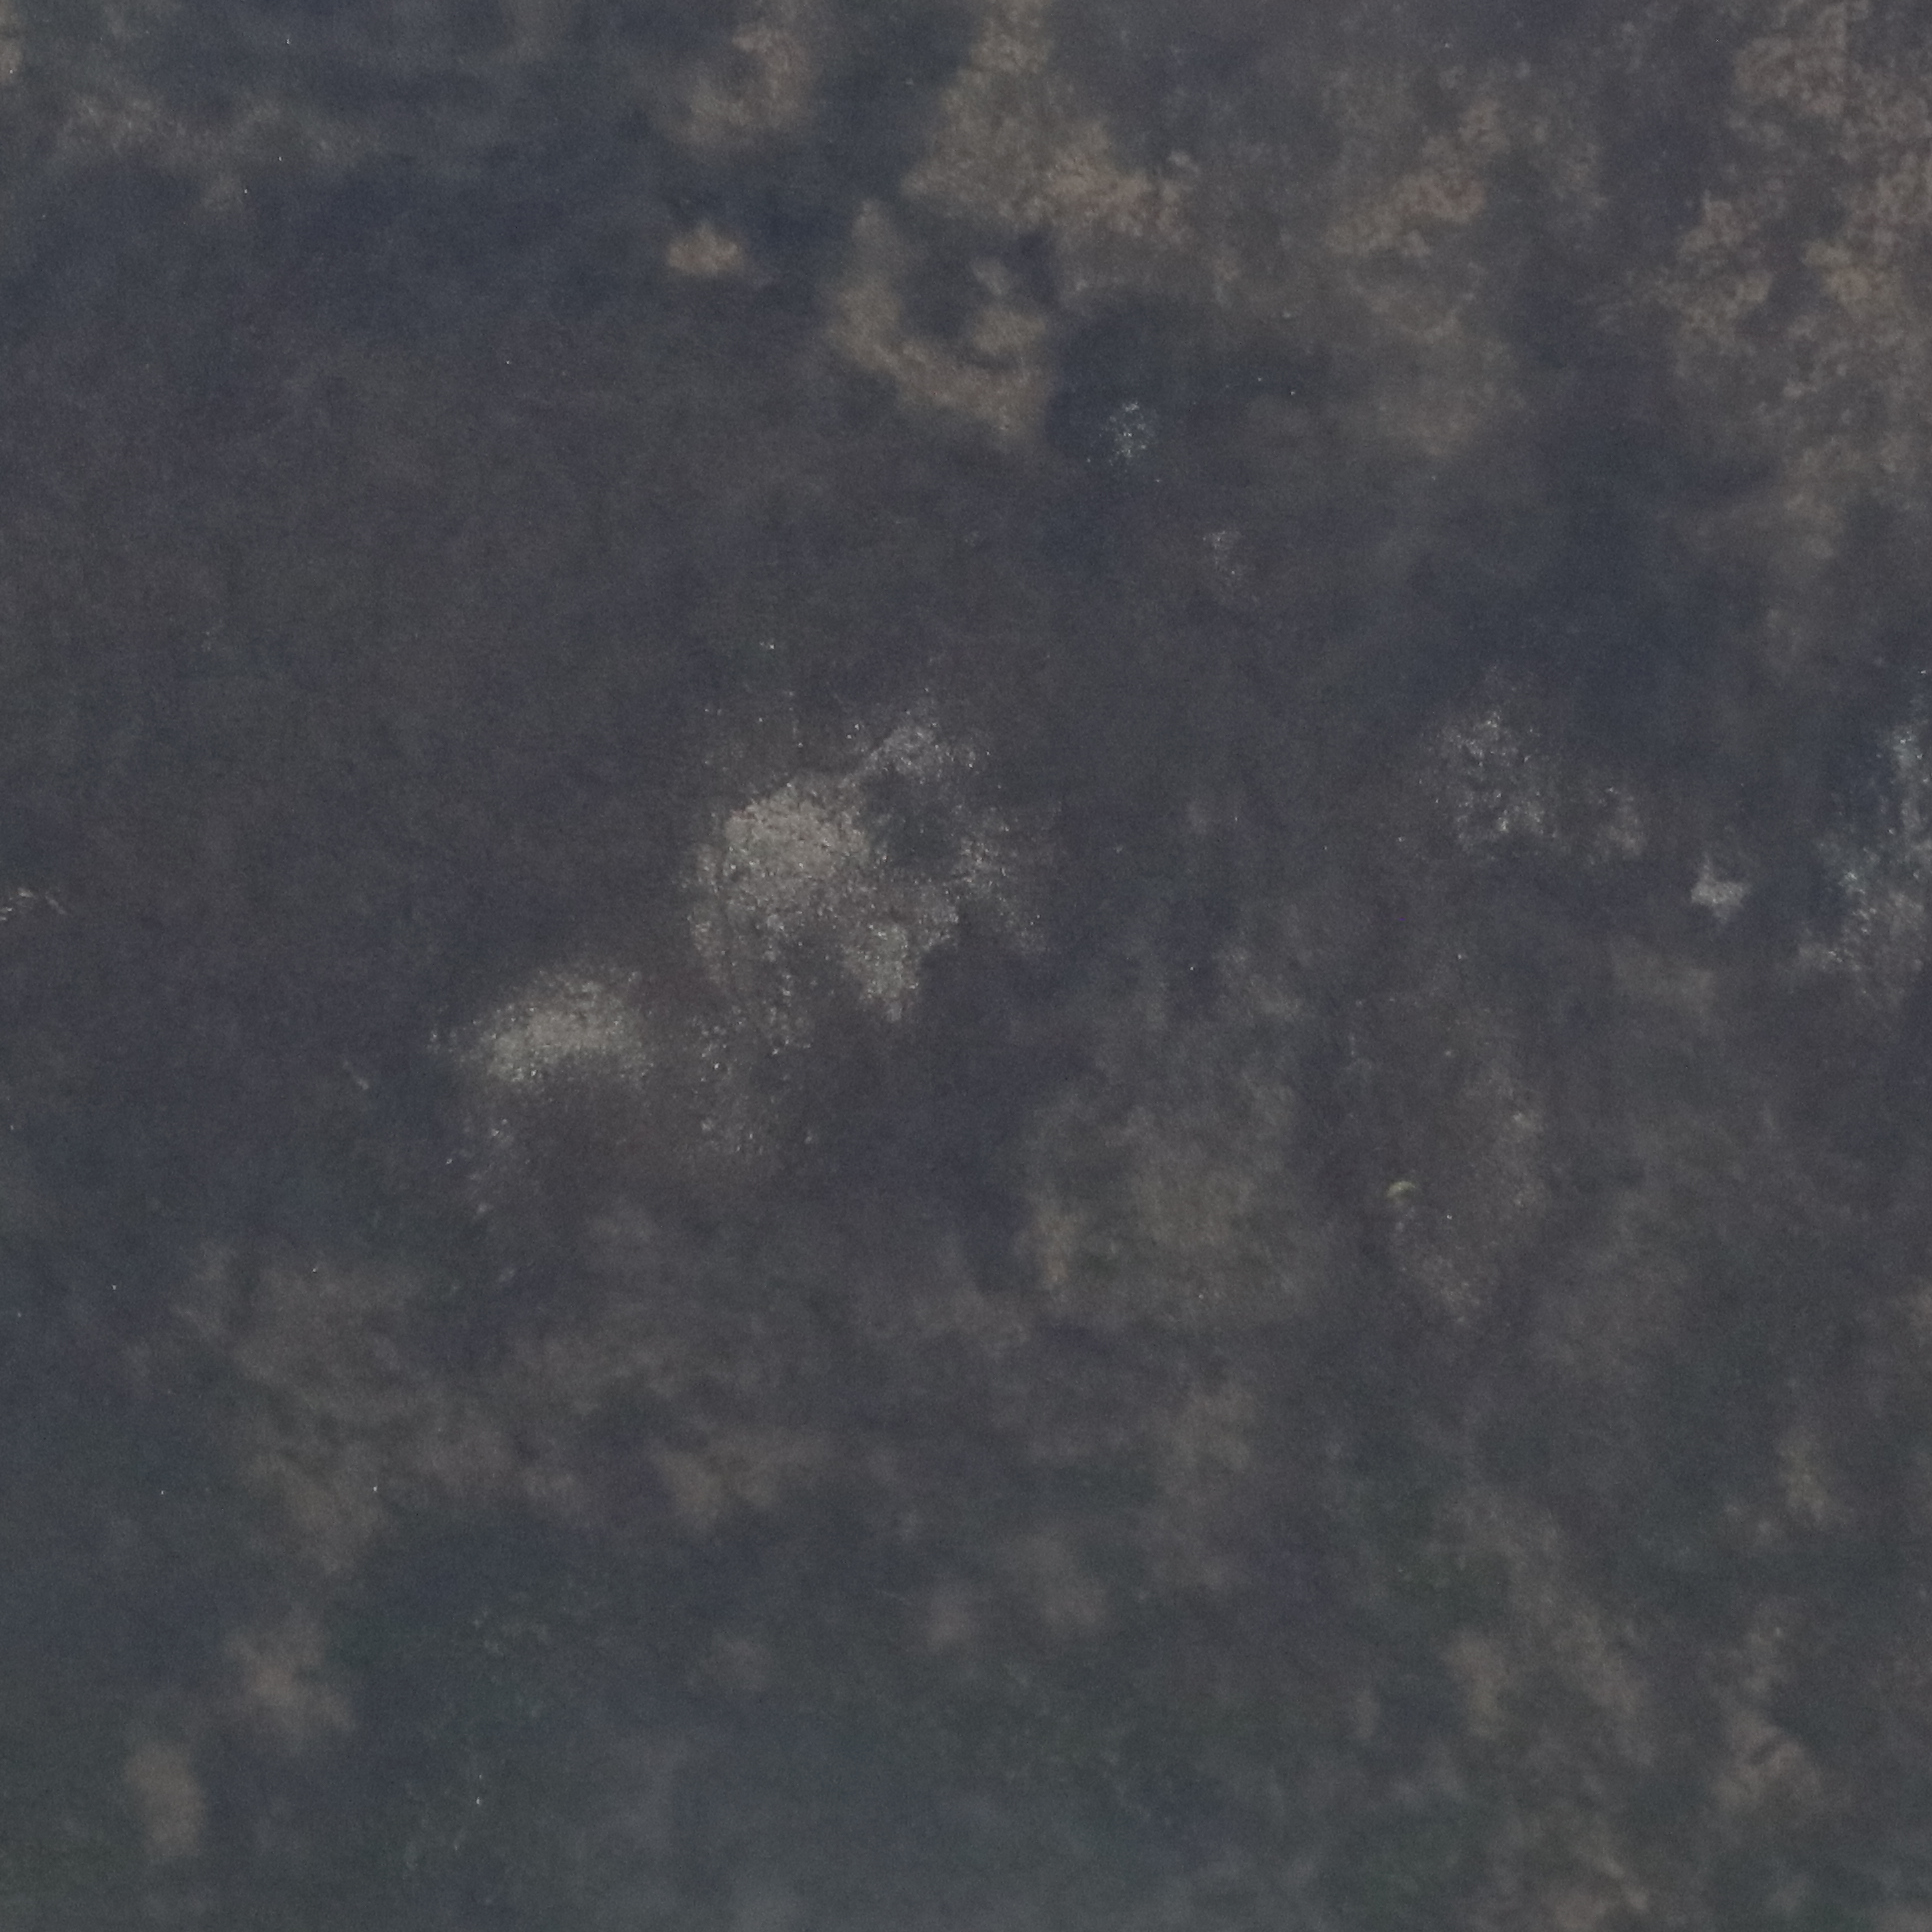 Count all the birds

0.